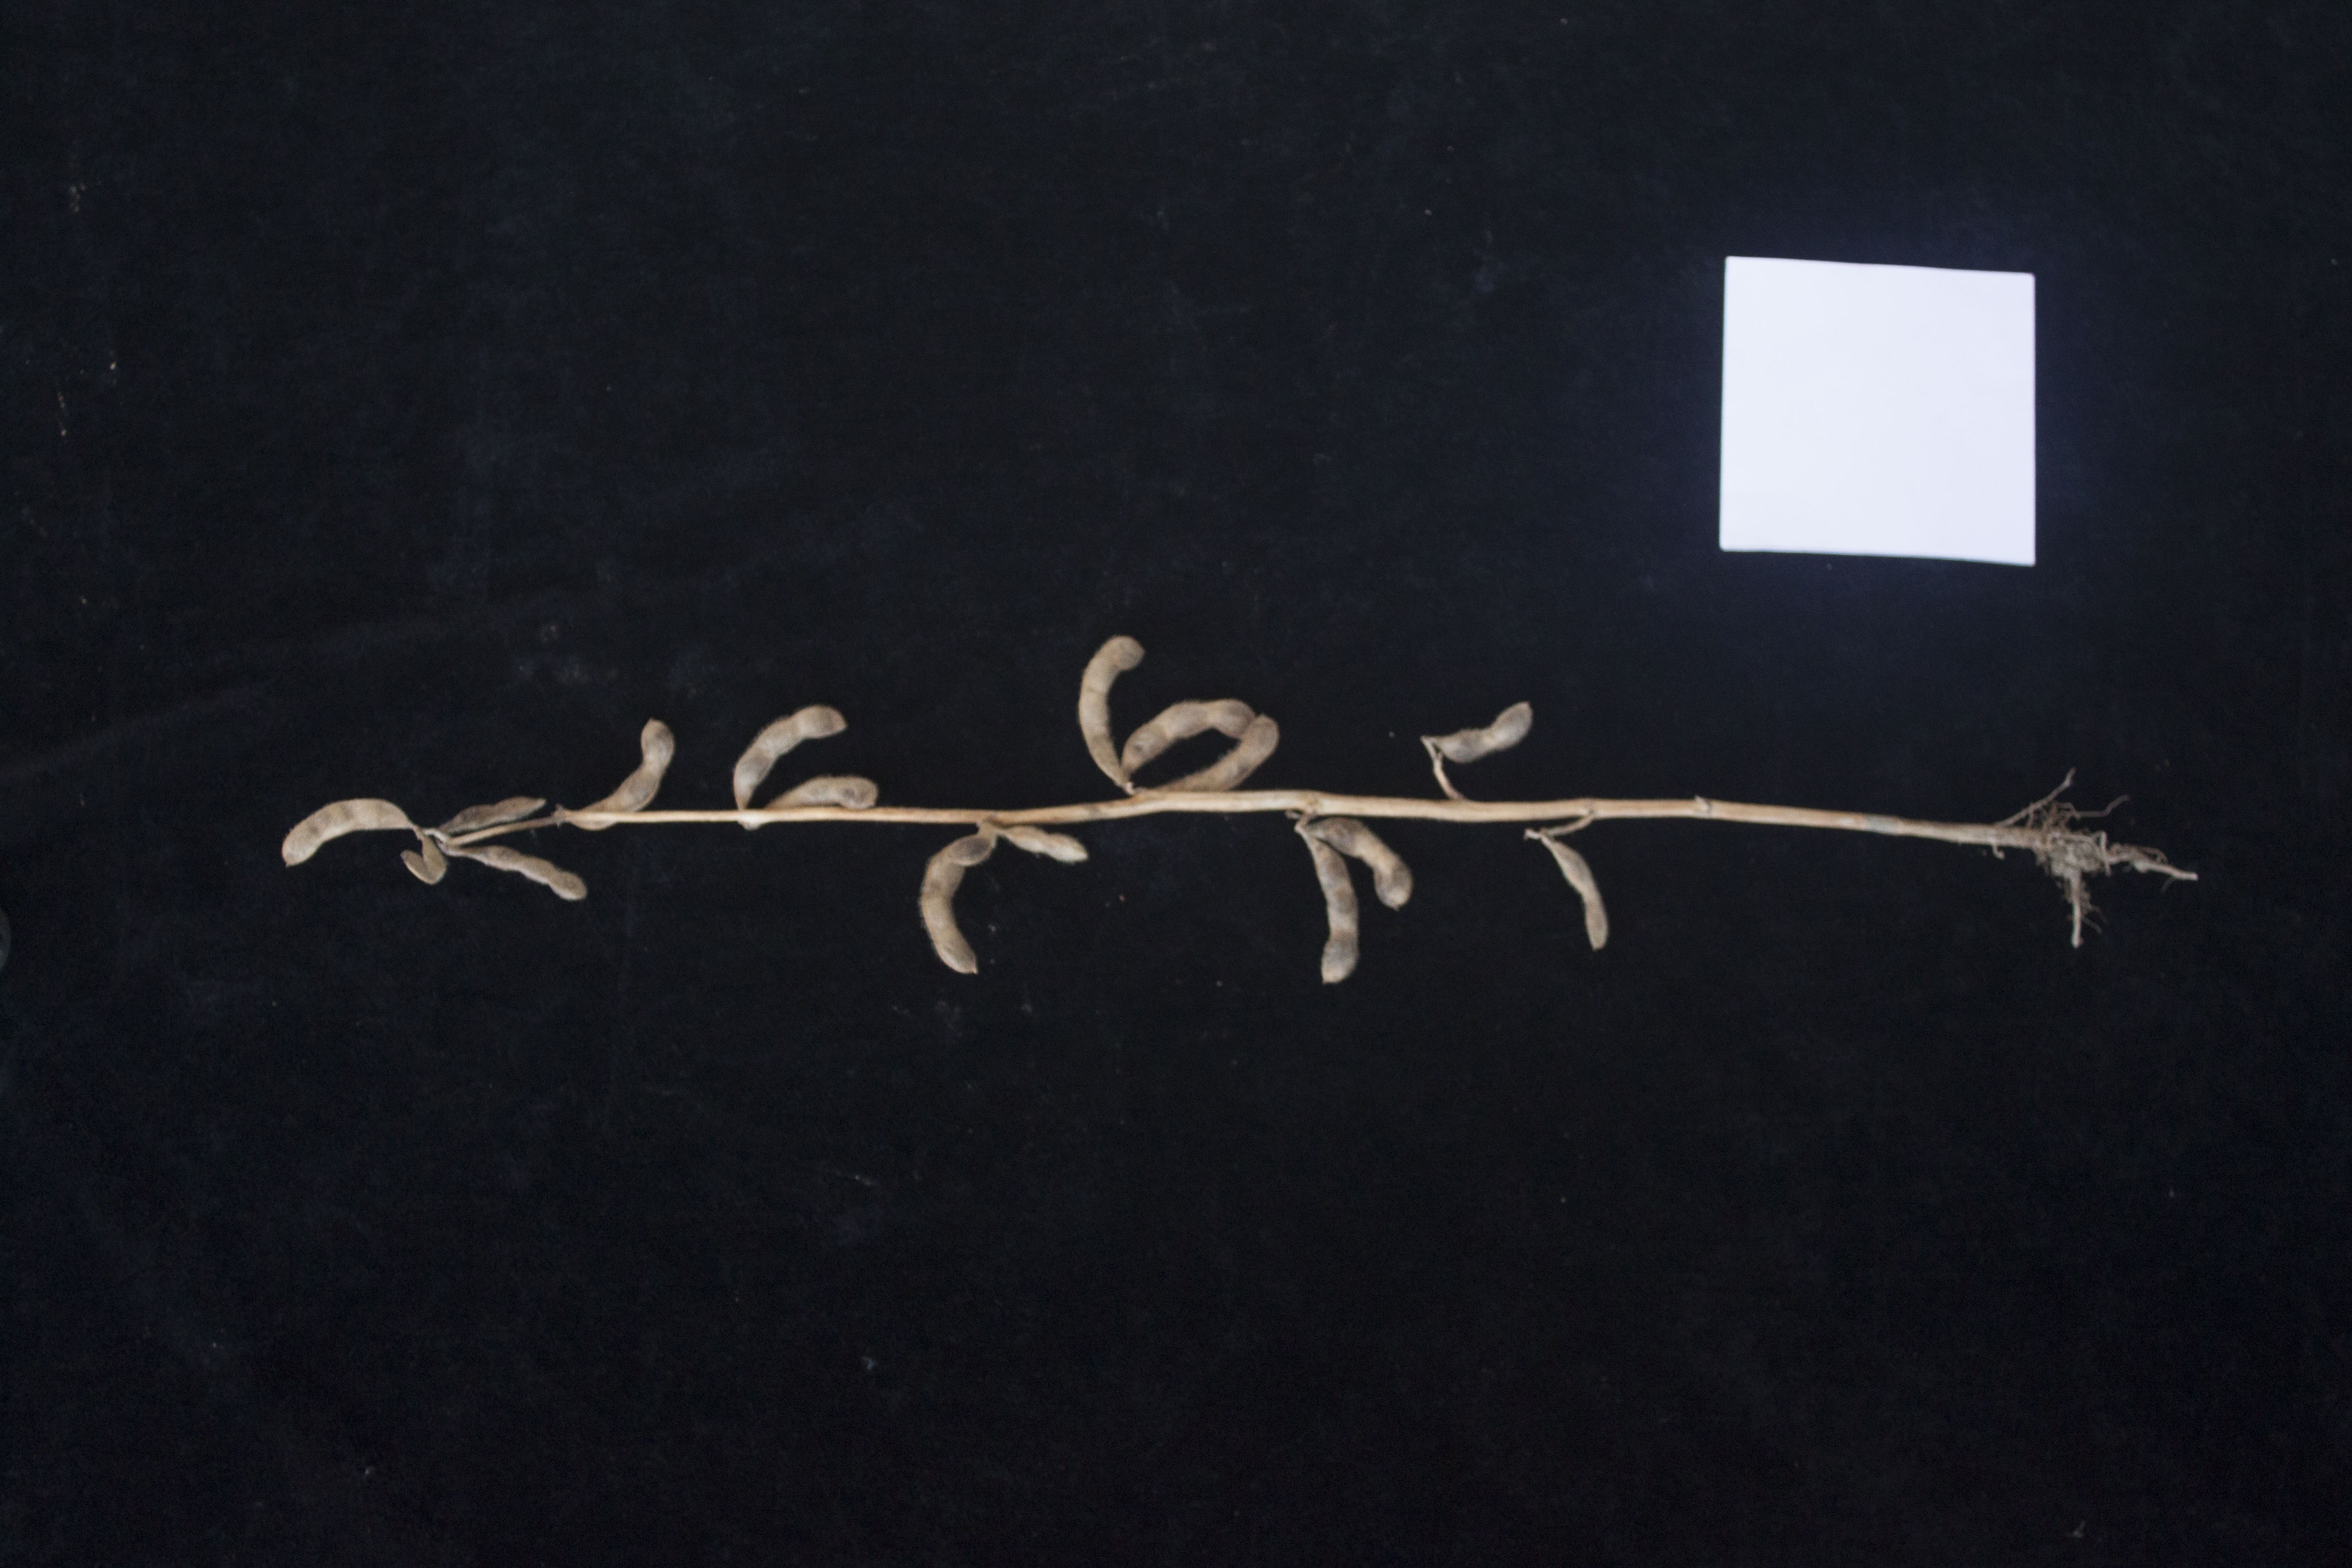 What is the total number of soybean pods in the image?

16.